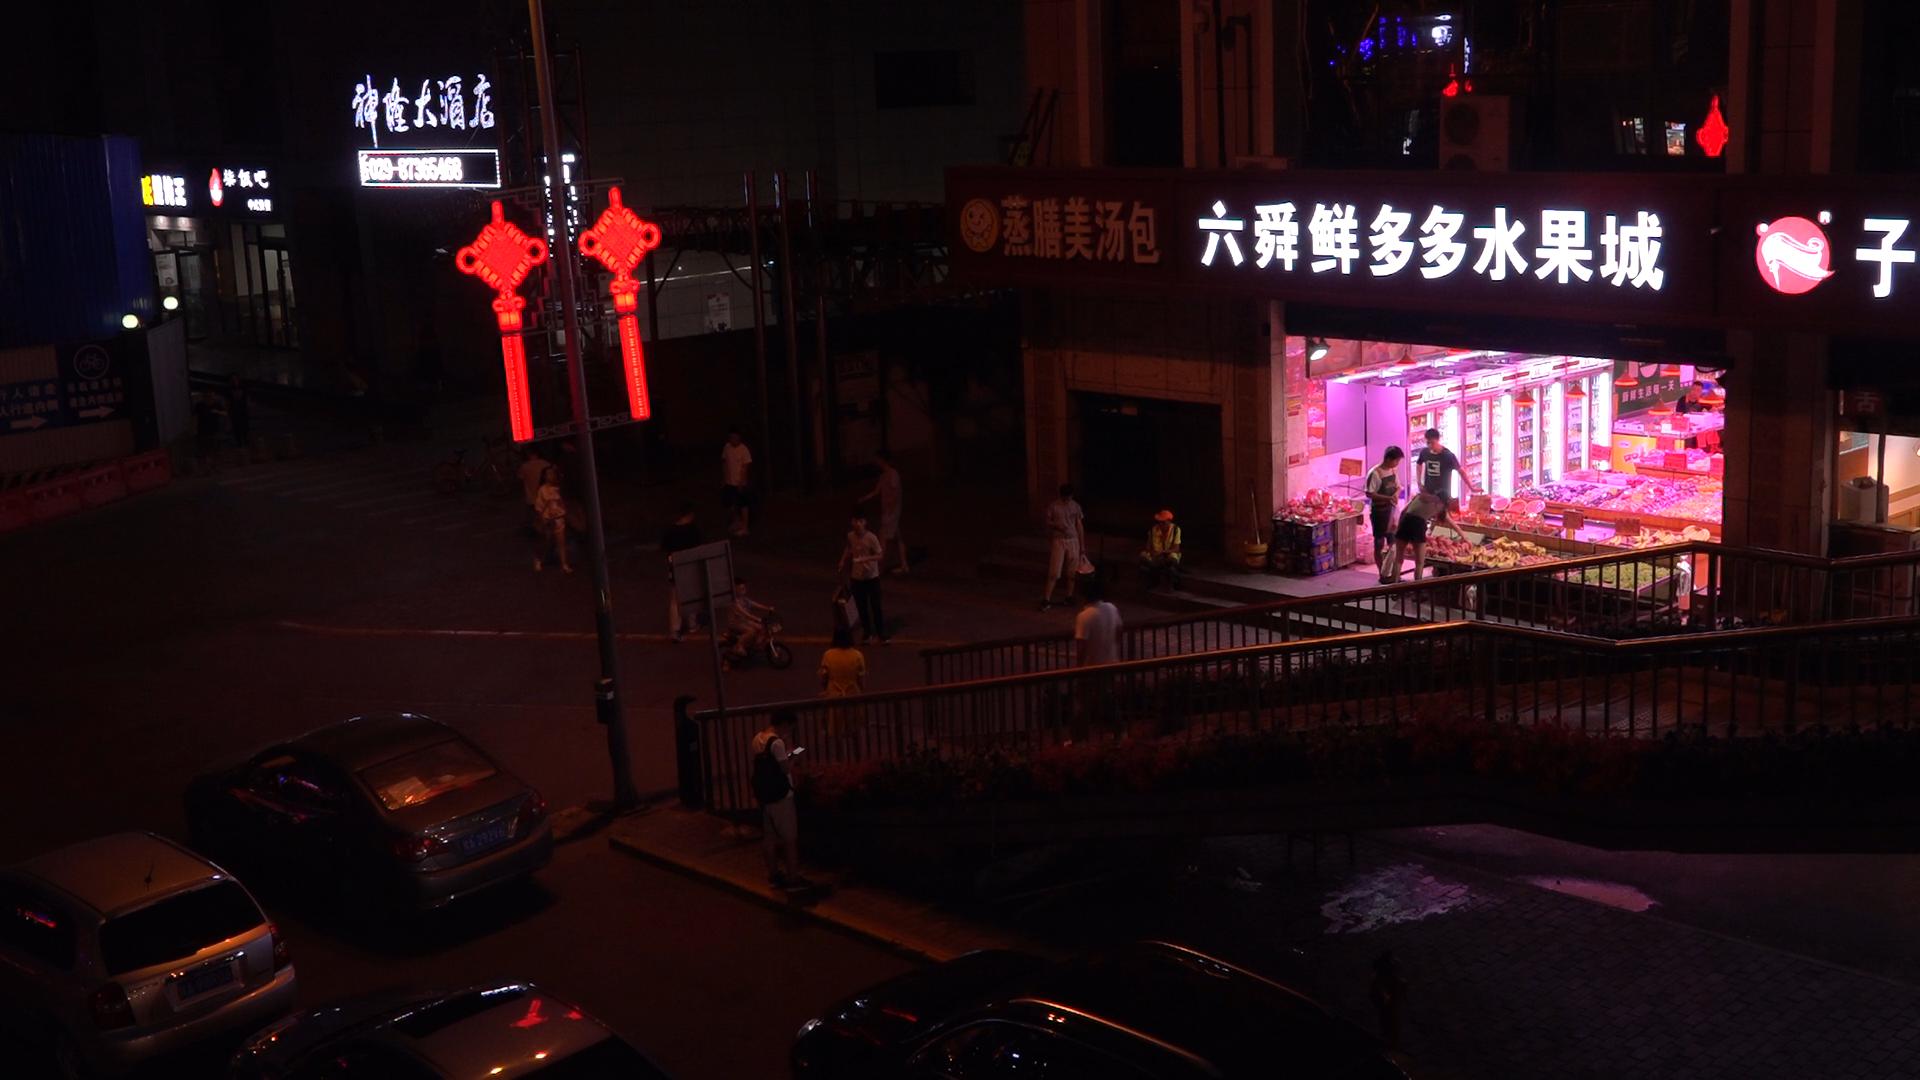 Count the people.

21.